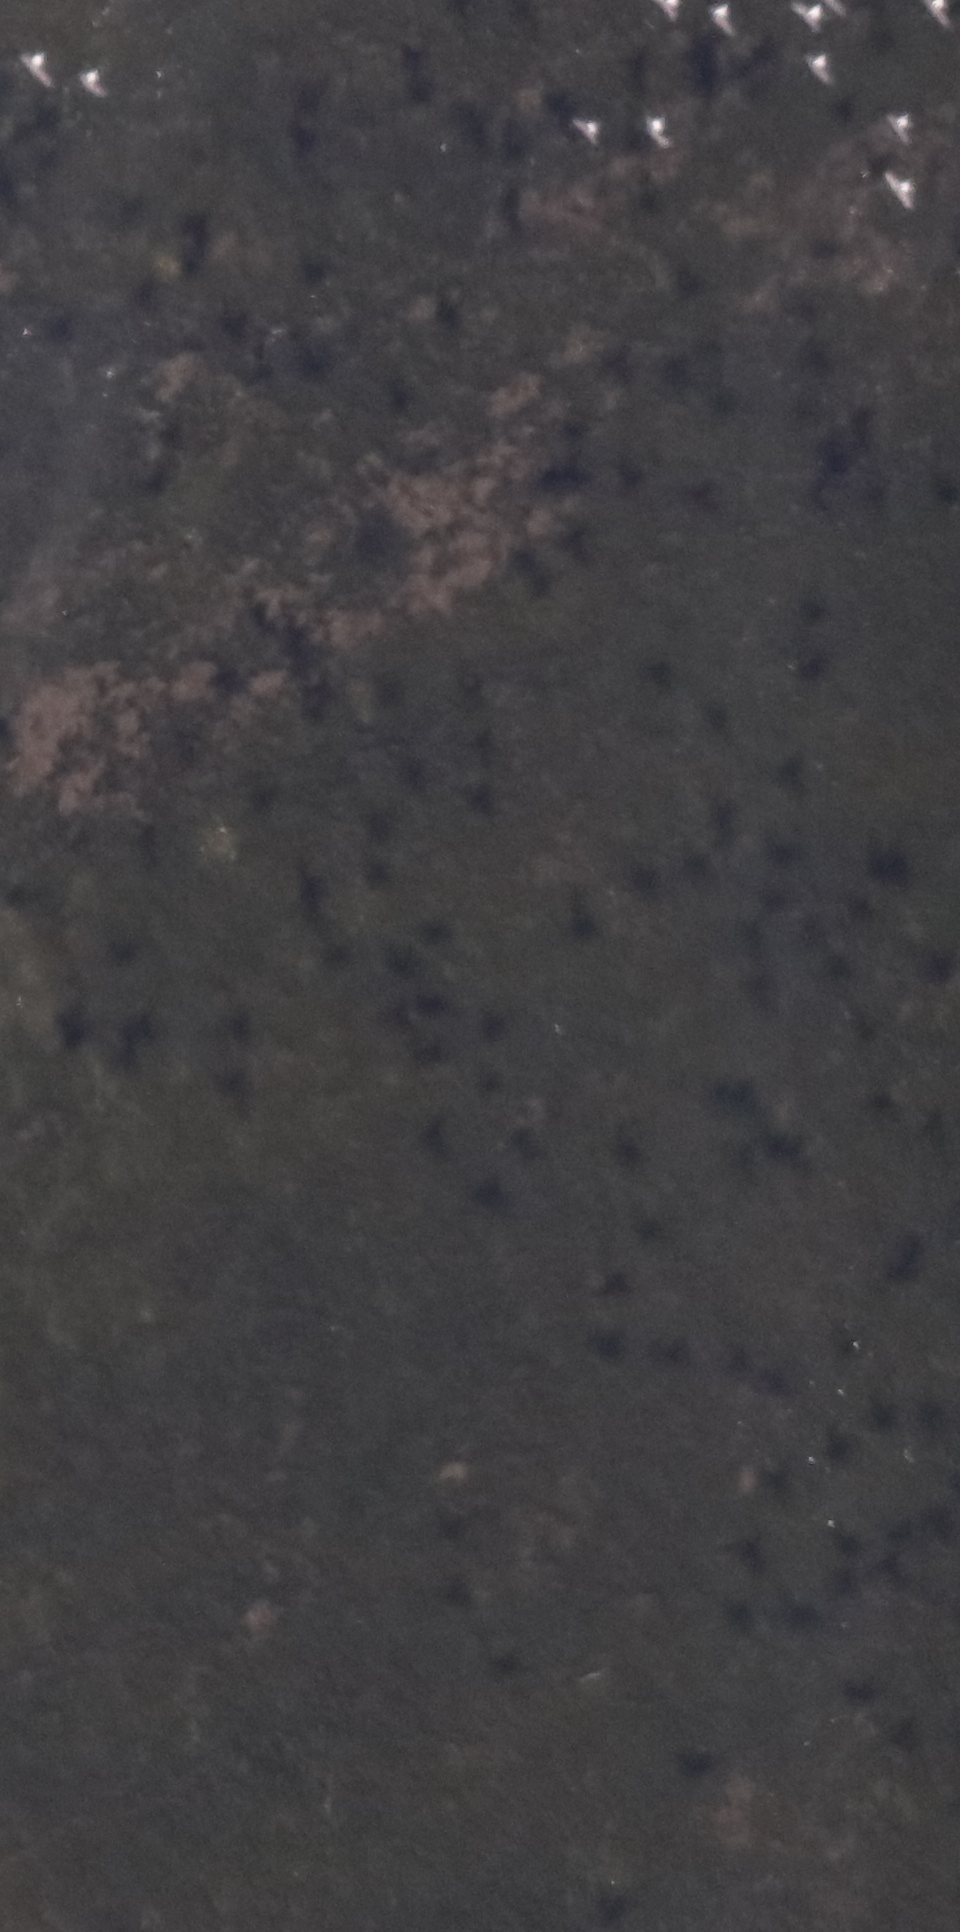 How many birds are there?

10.